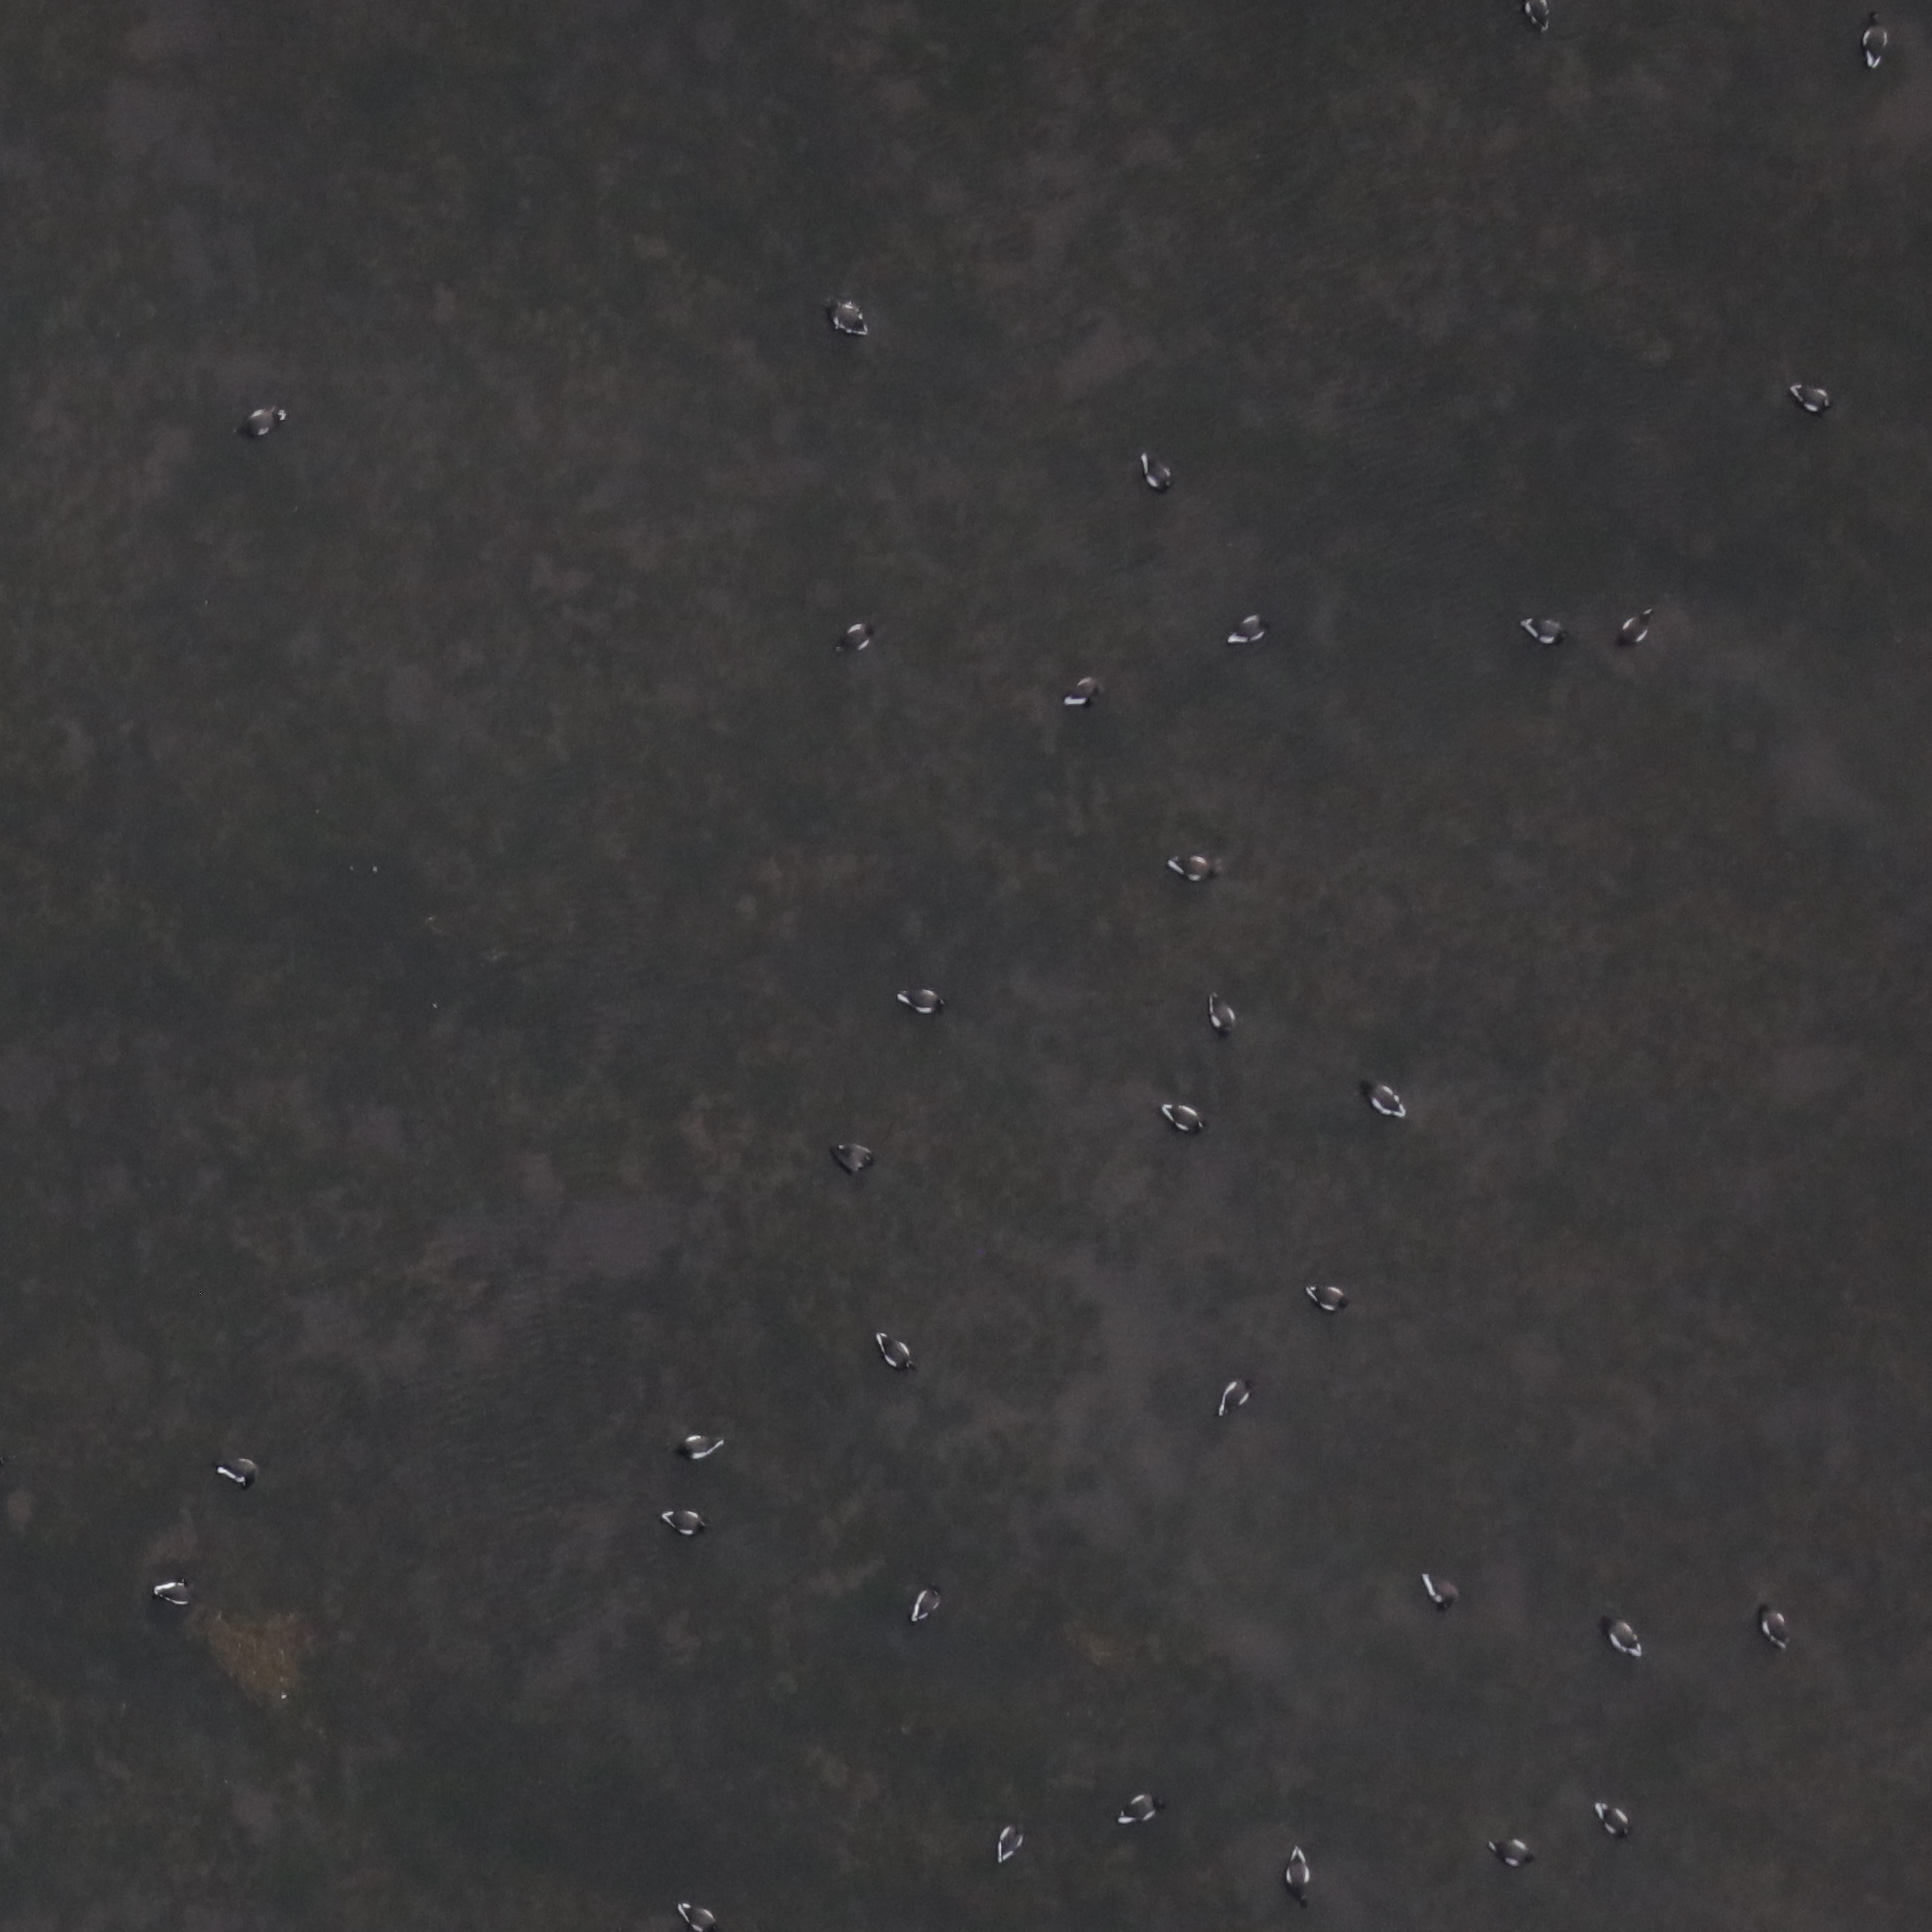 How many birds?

34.